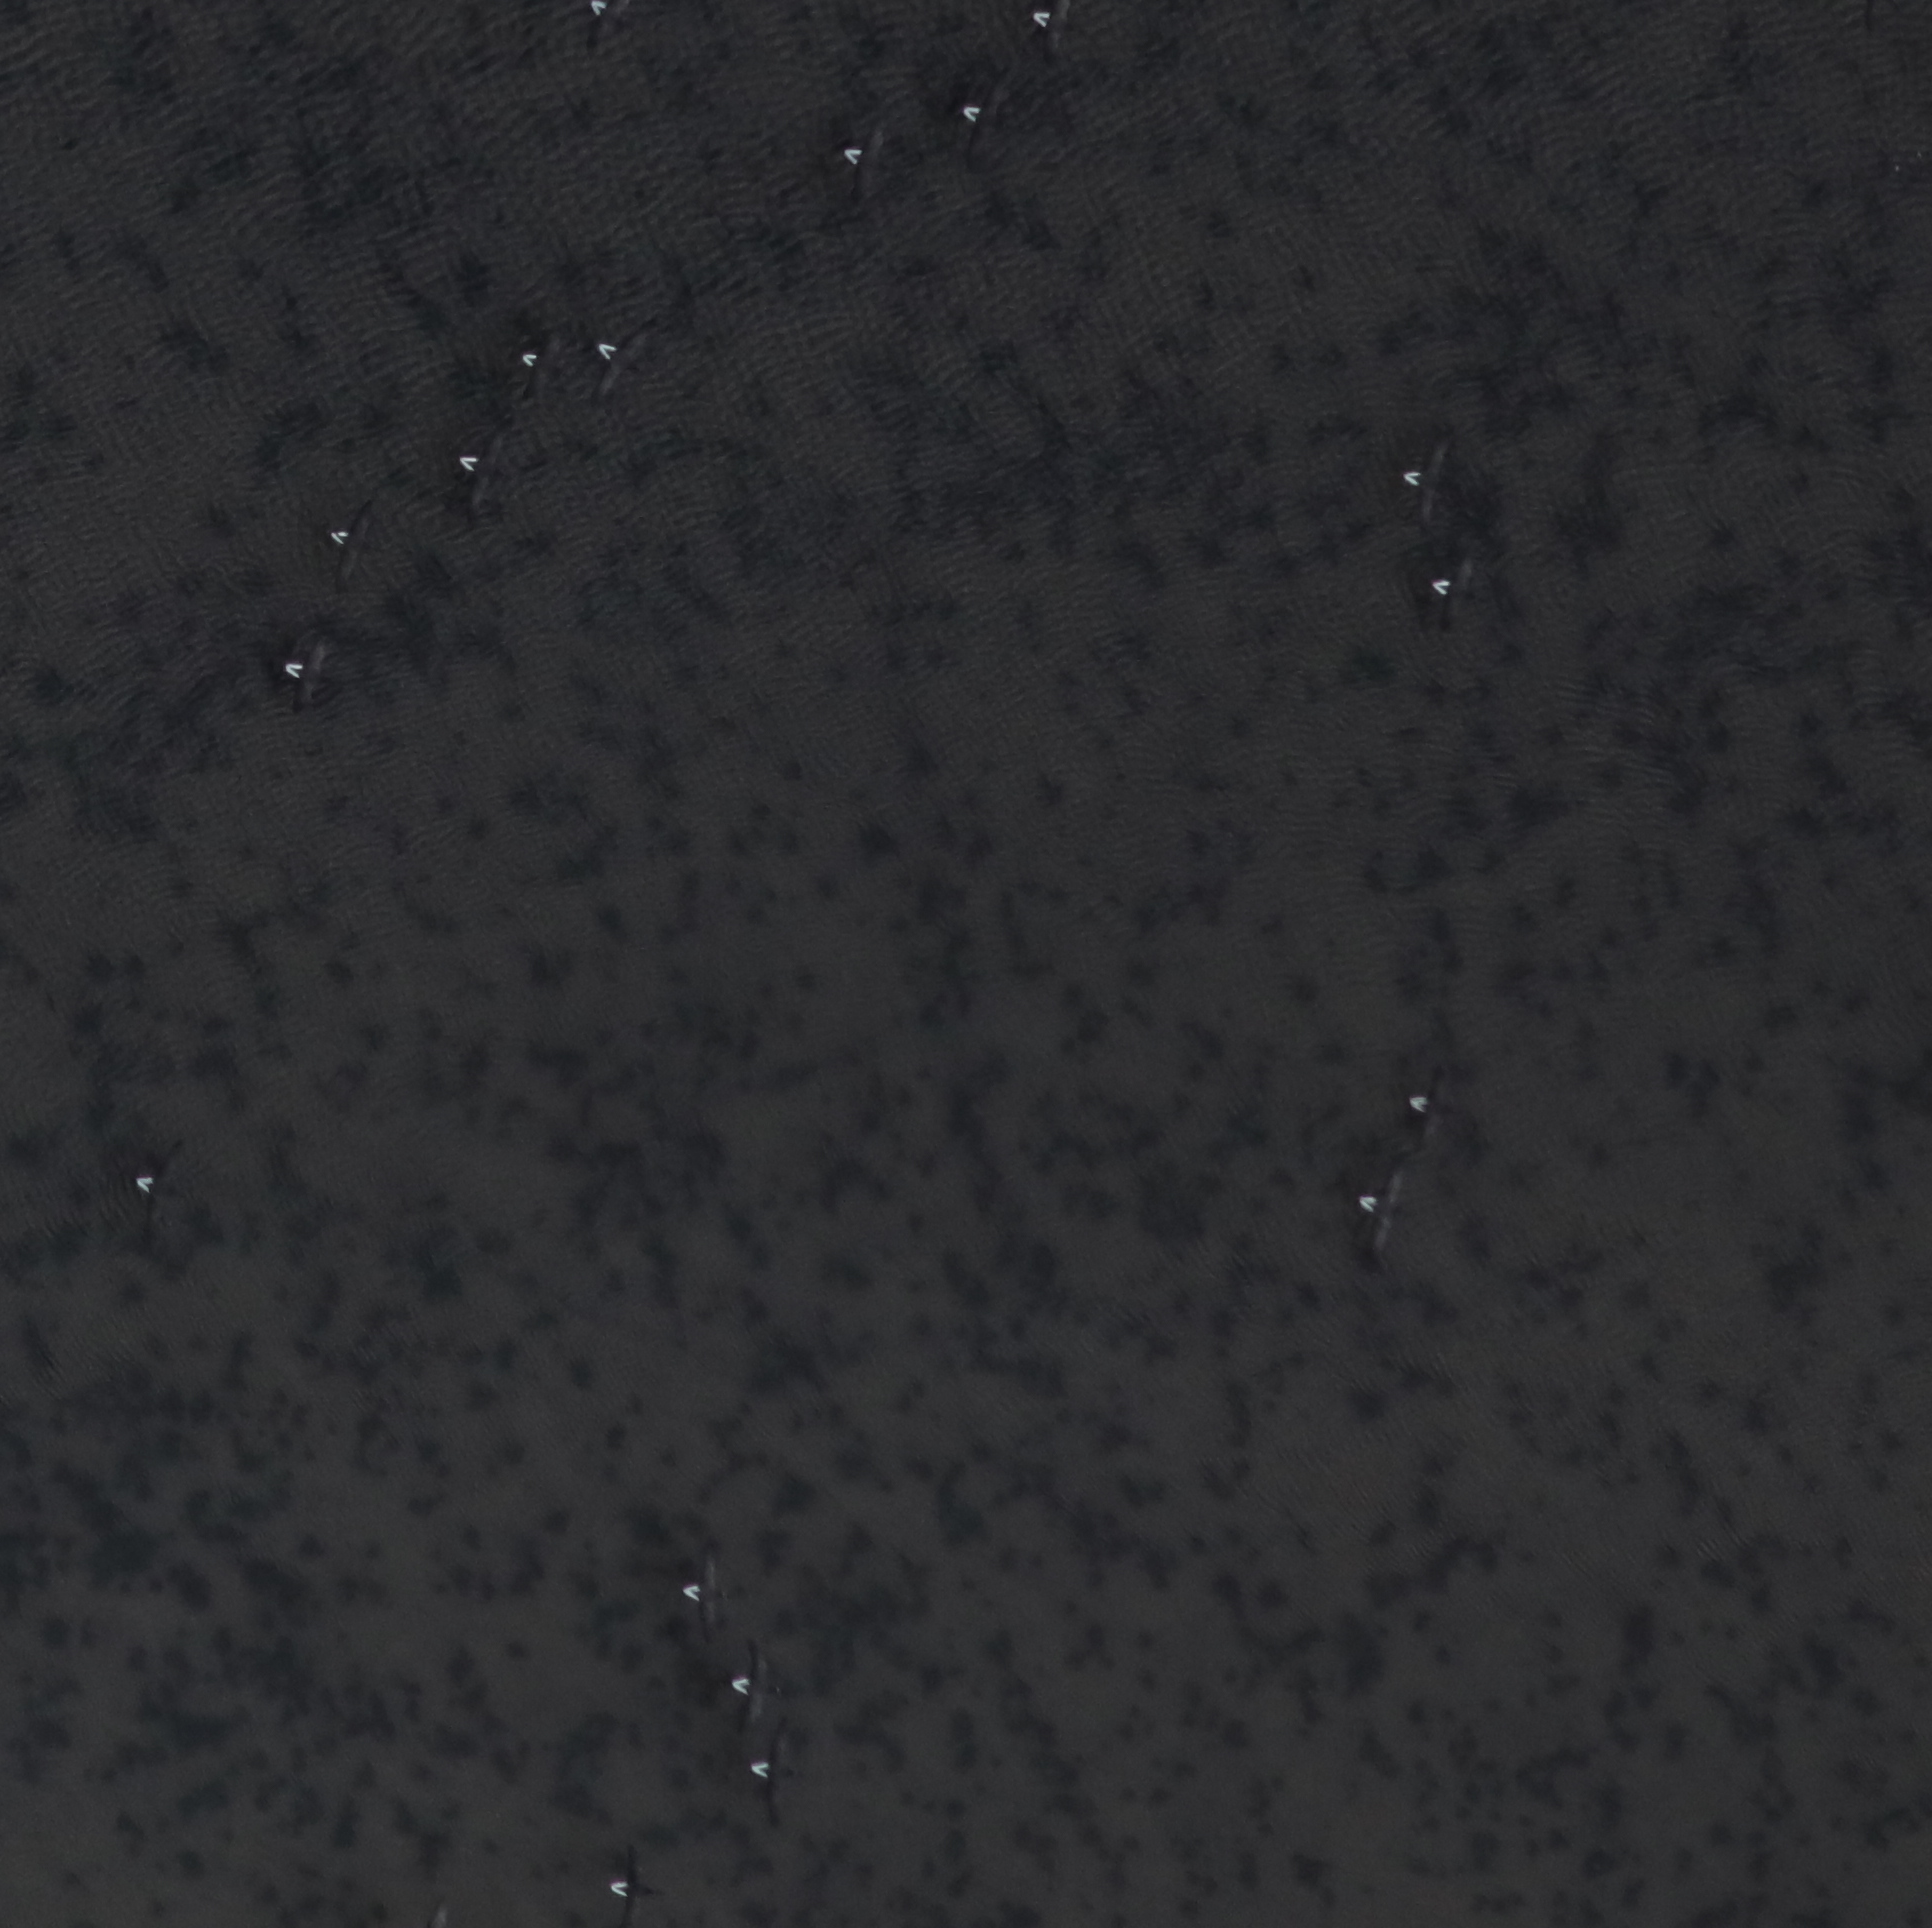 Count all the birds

18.